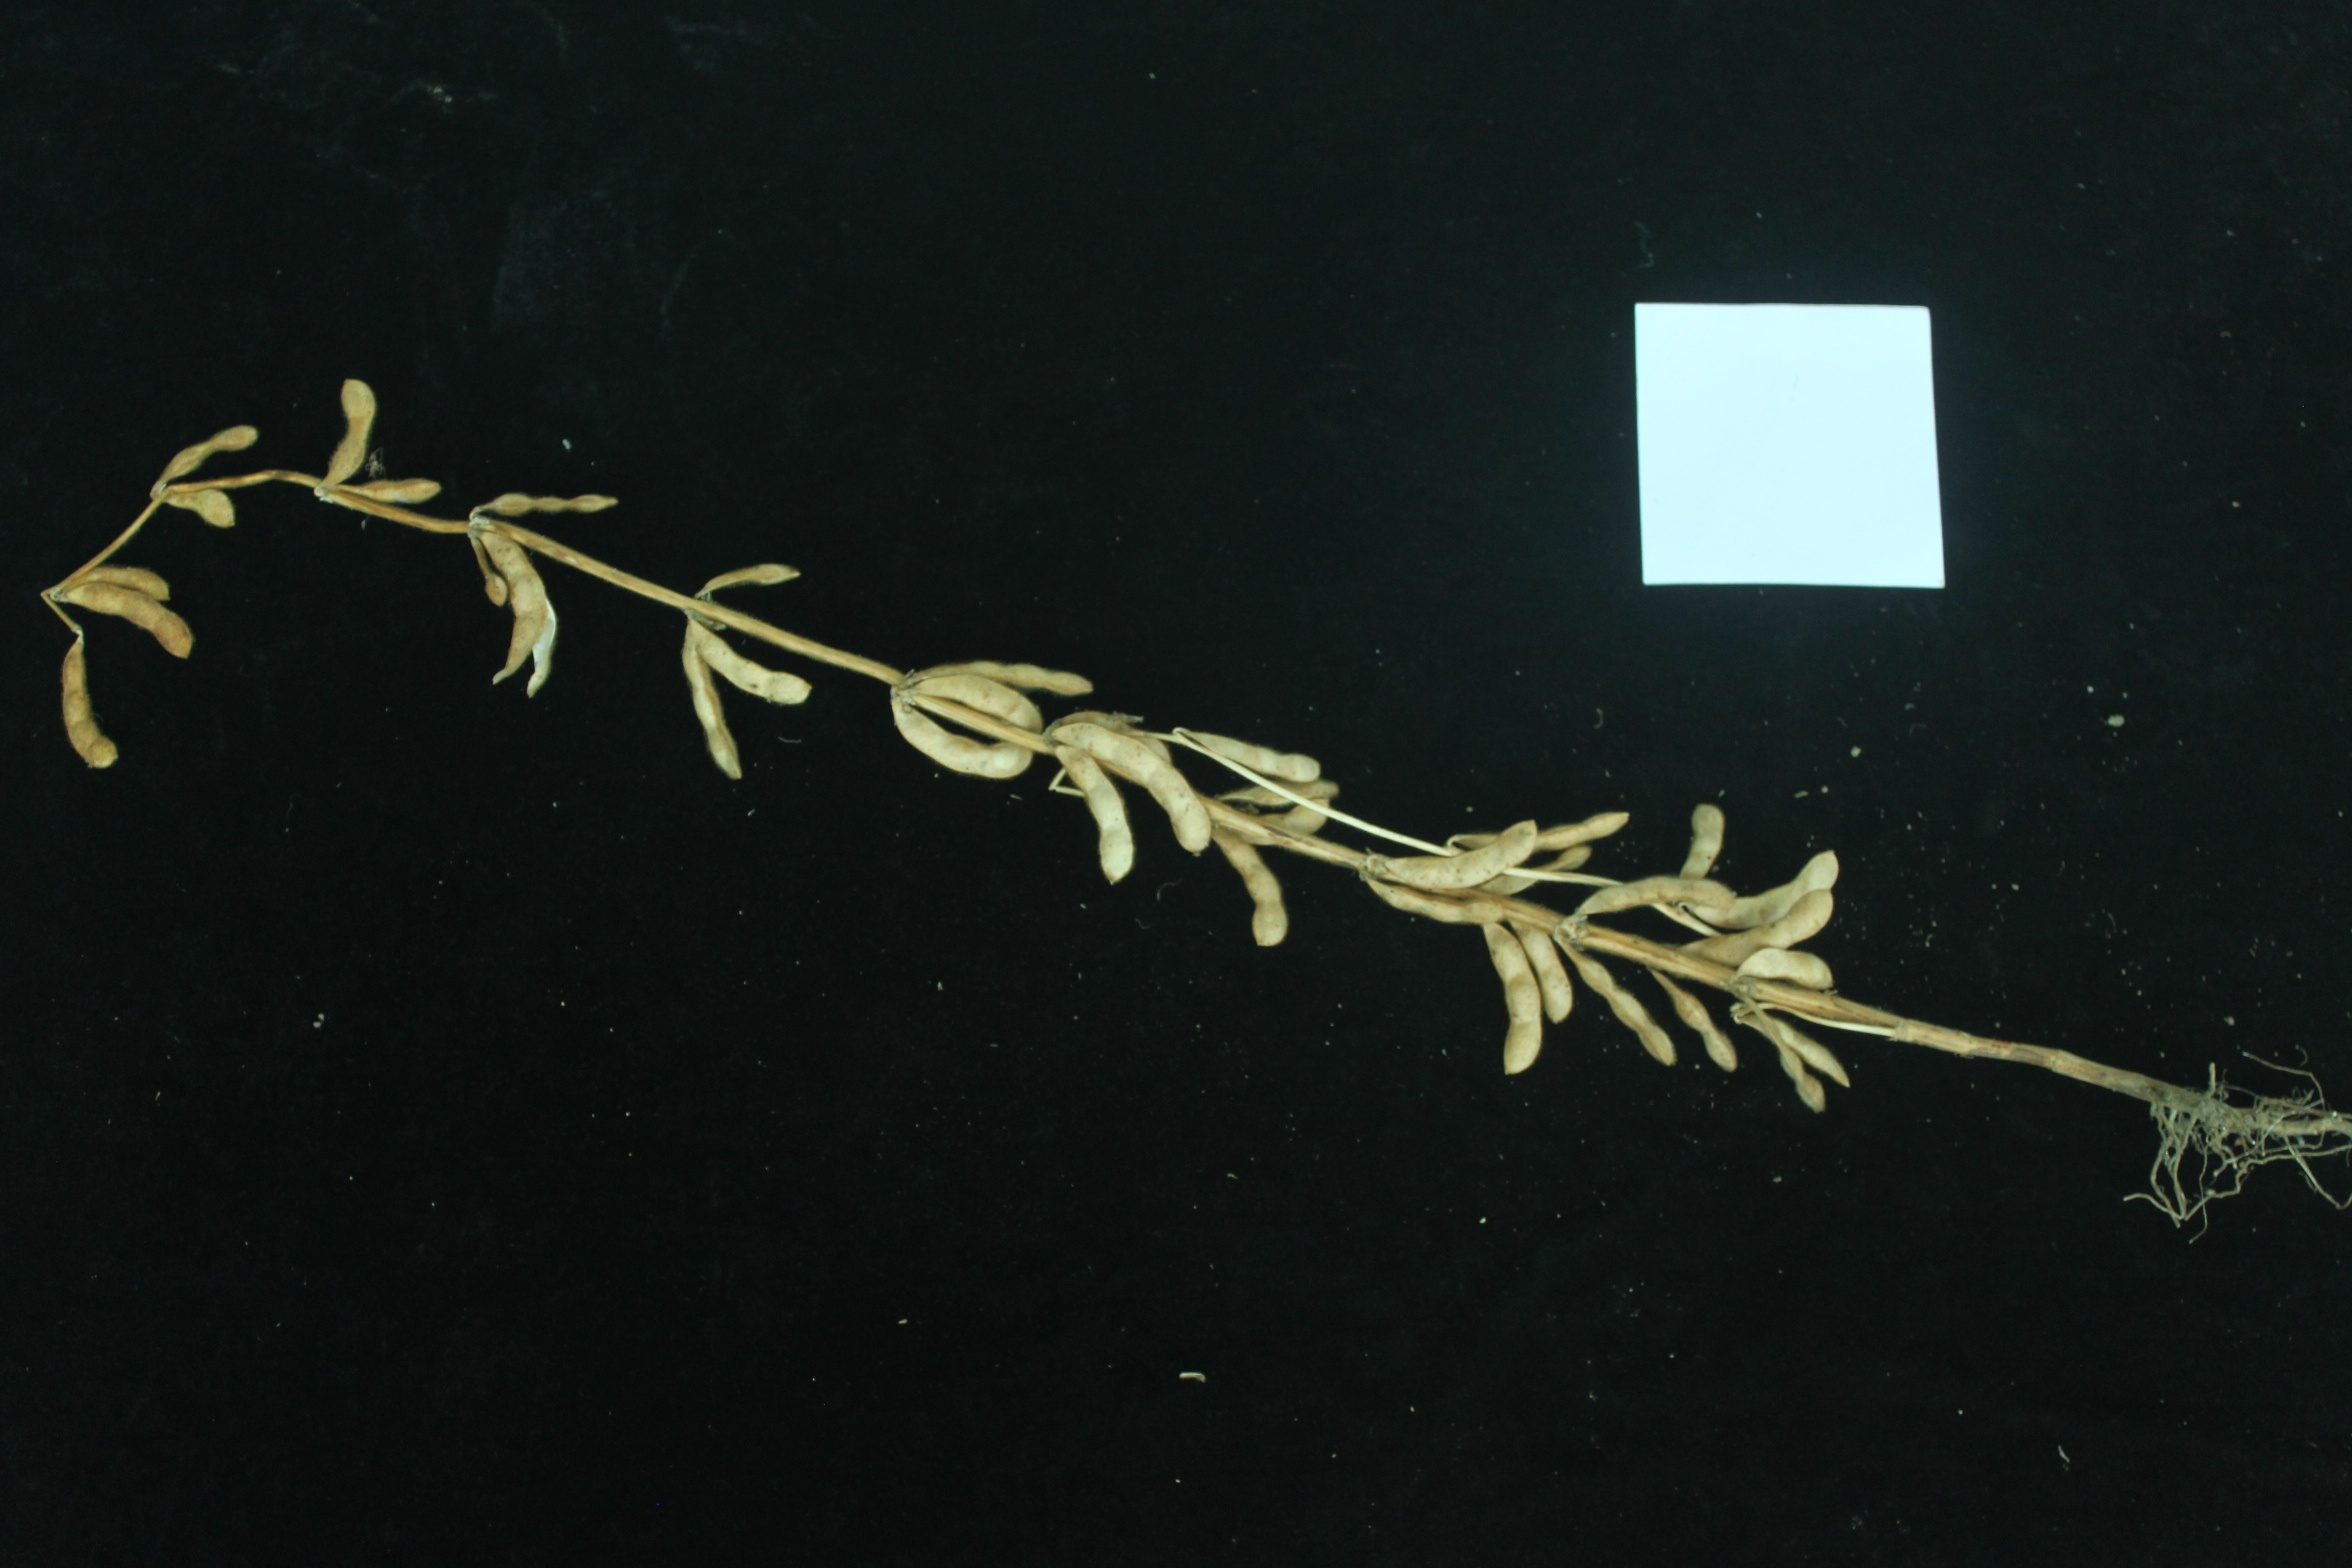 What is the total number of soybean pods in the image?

33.